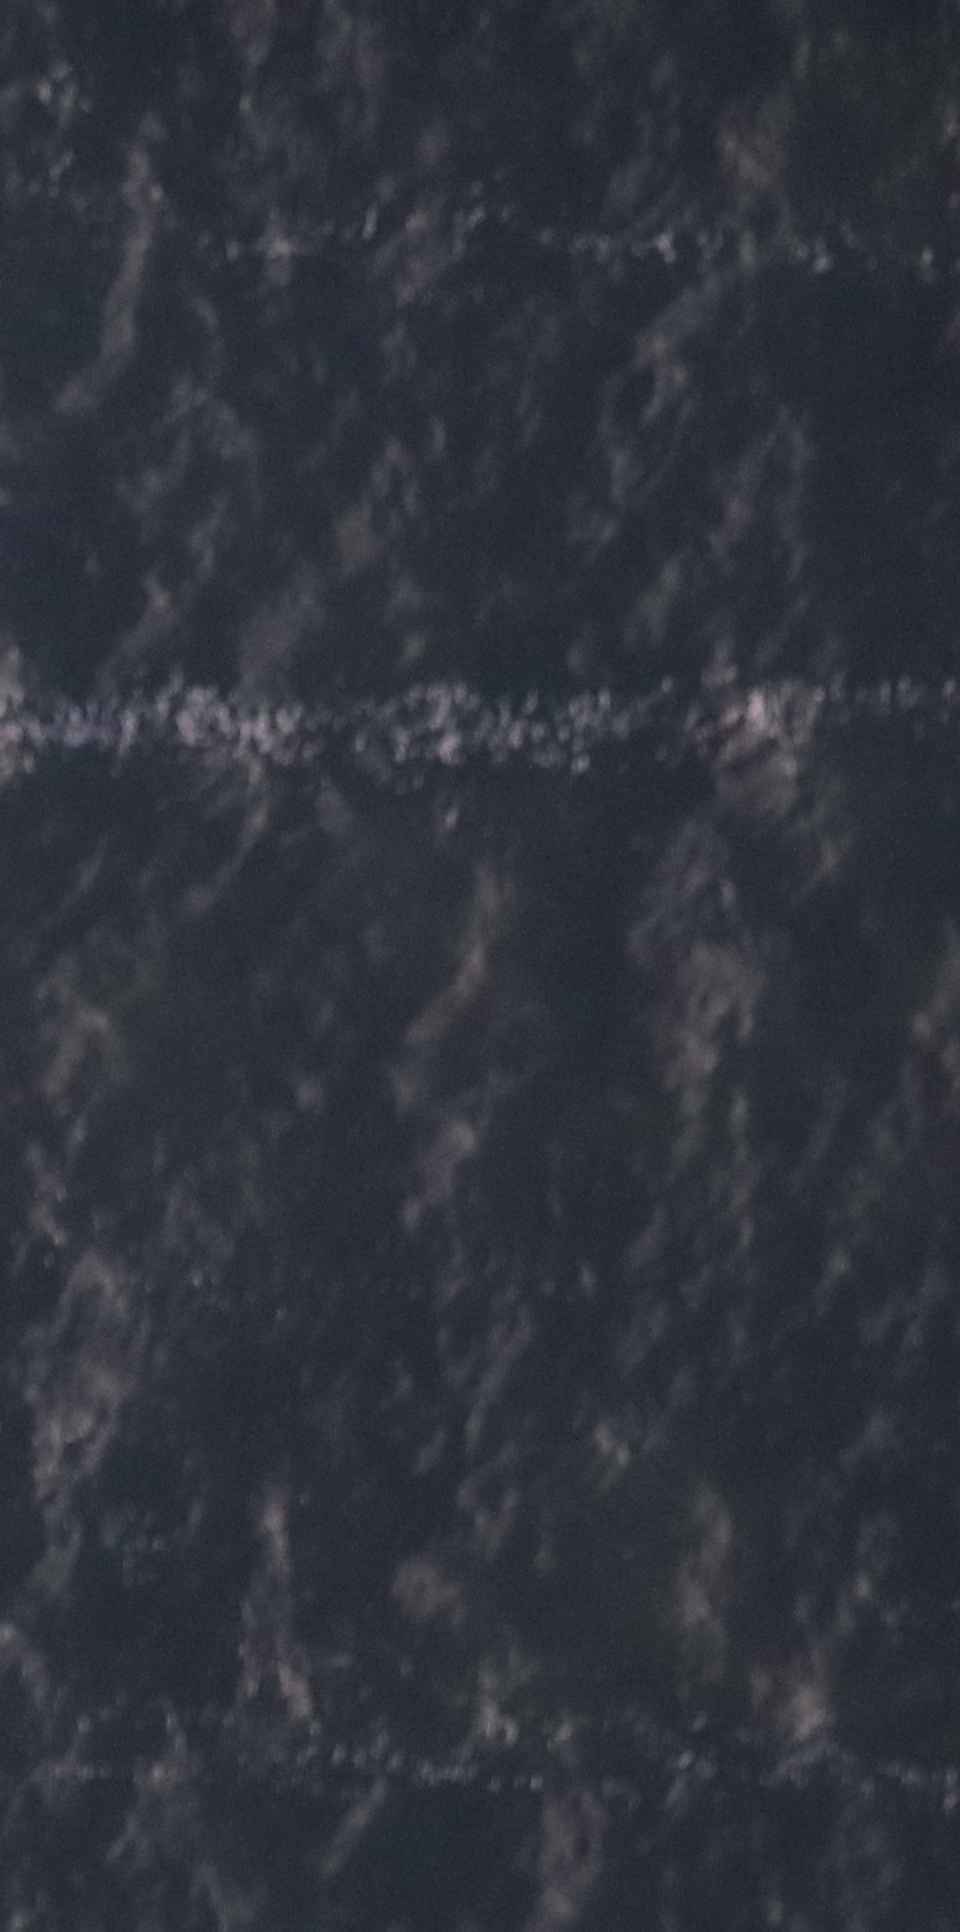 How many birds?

0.